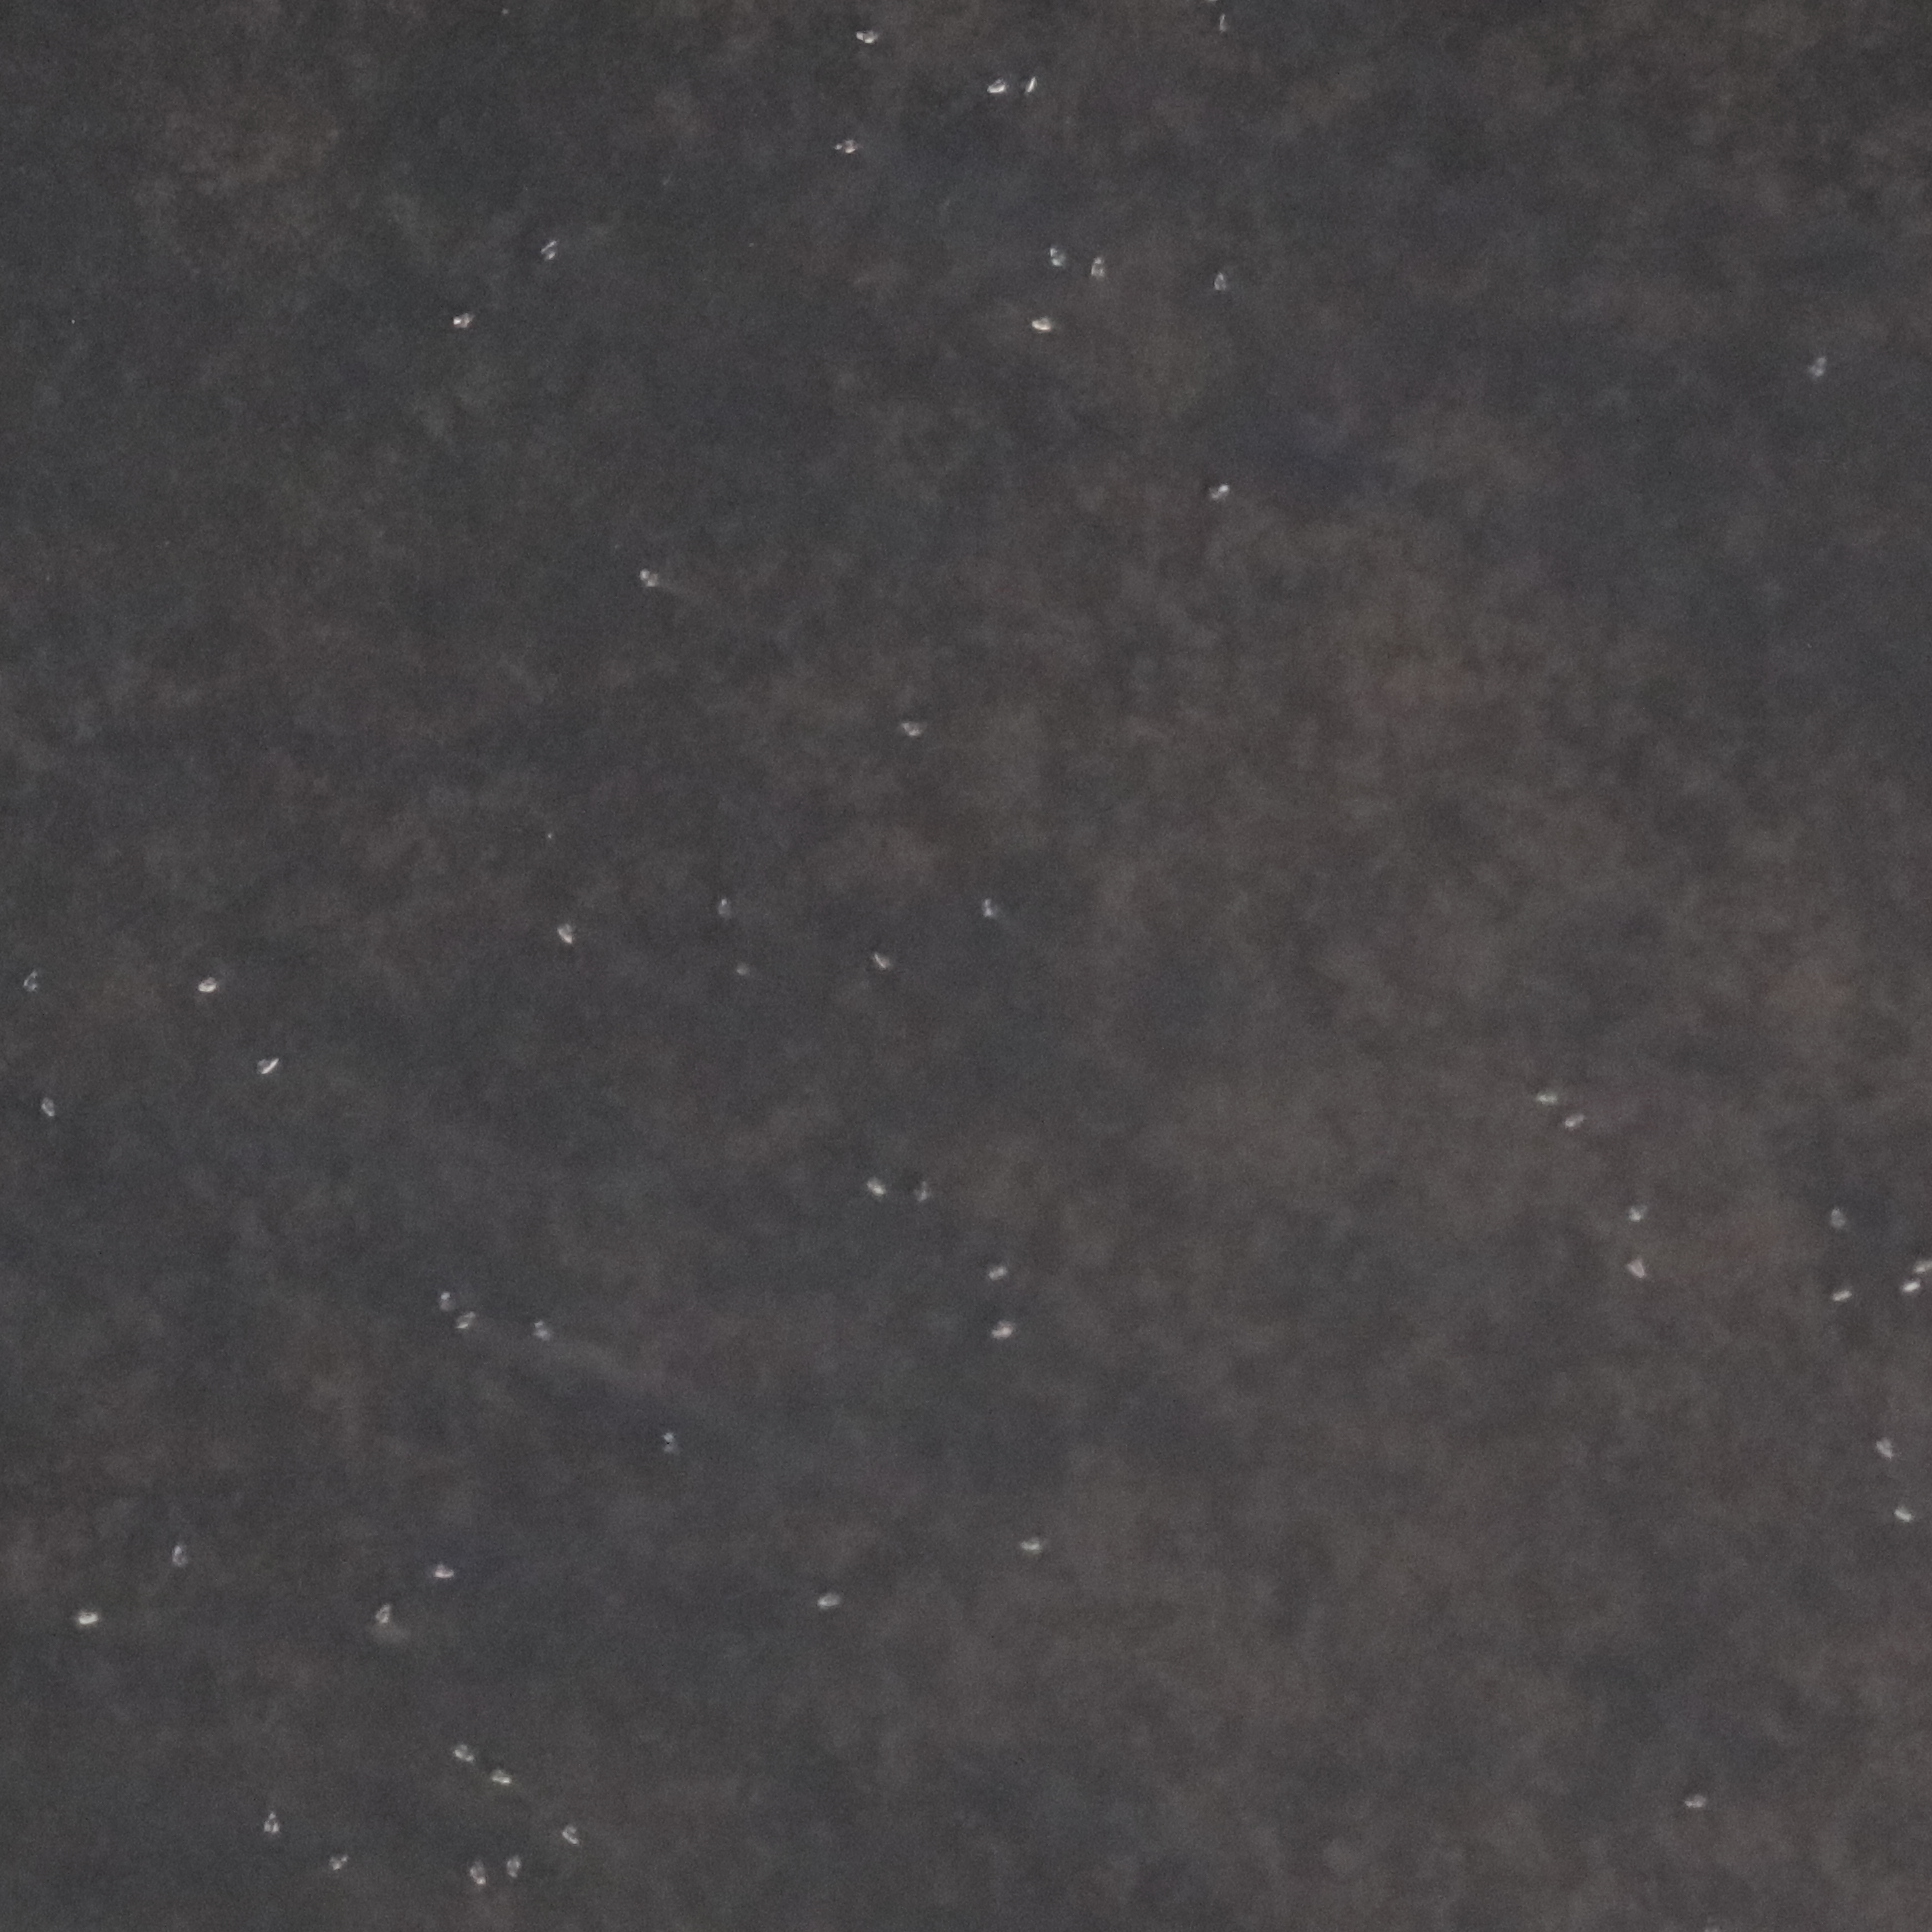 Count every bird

56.